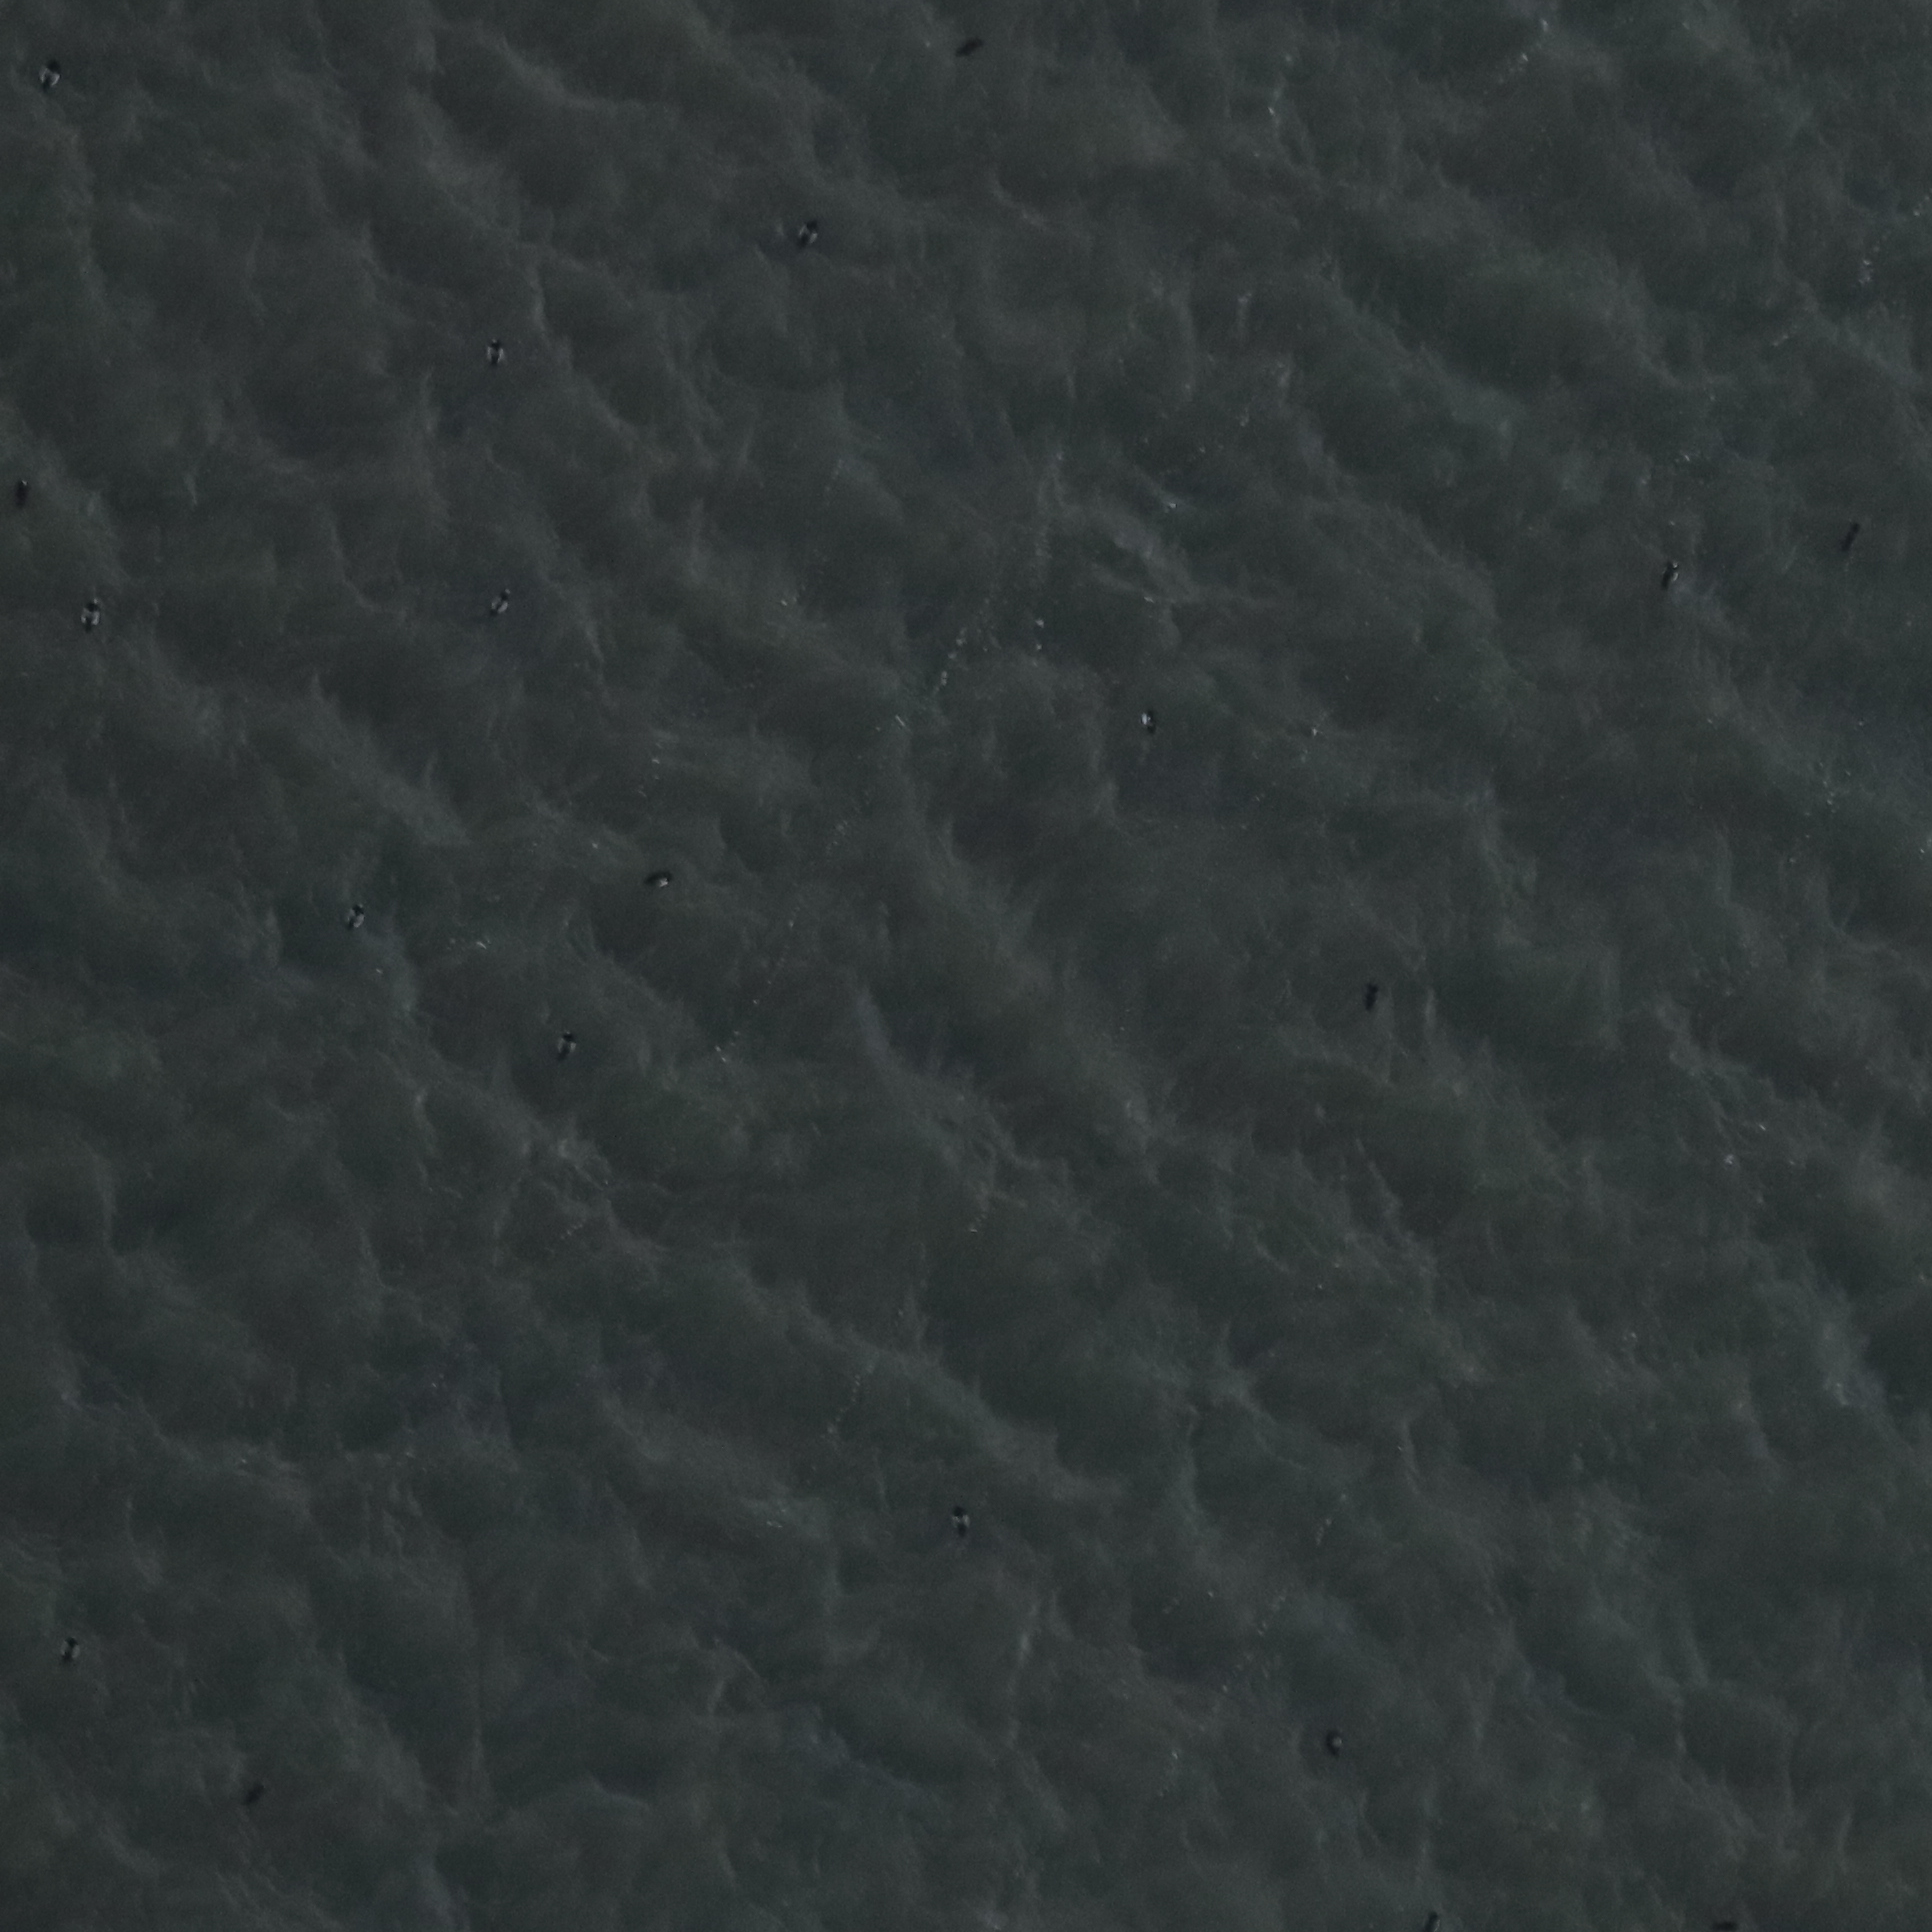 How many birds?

20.